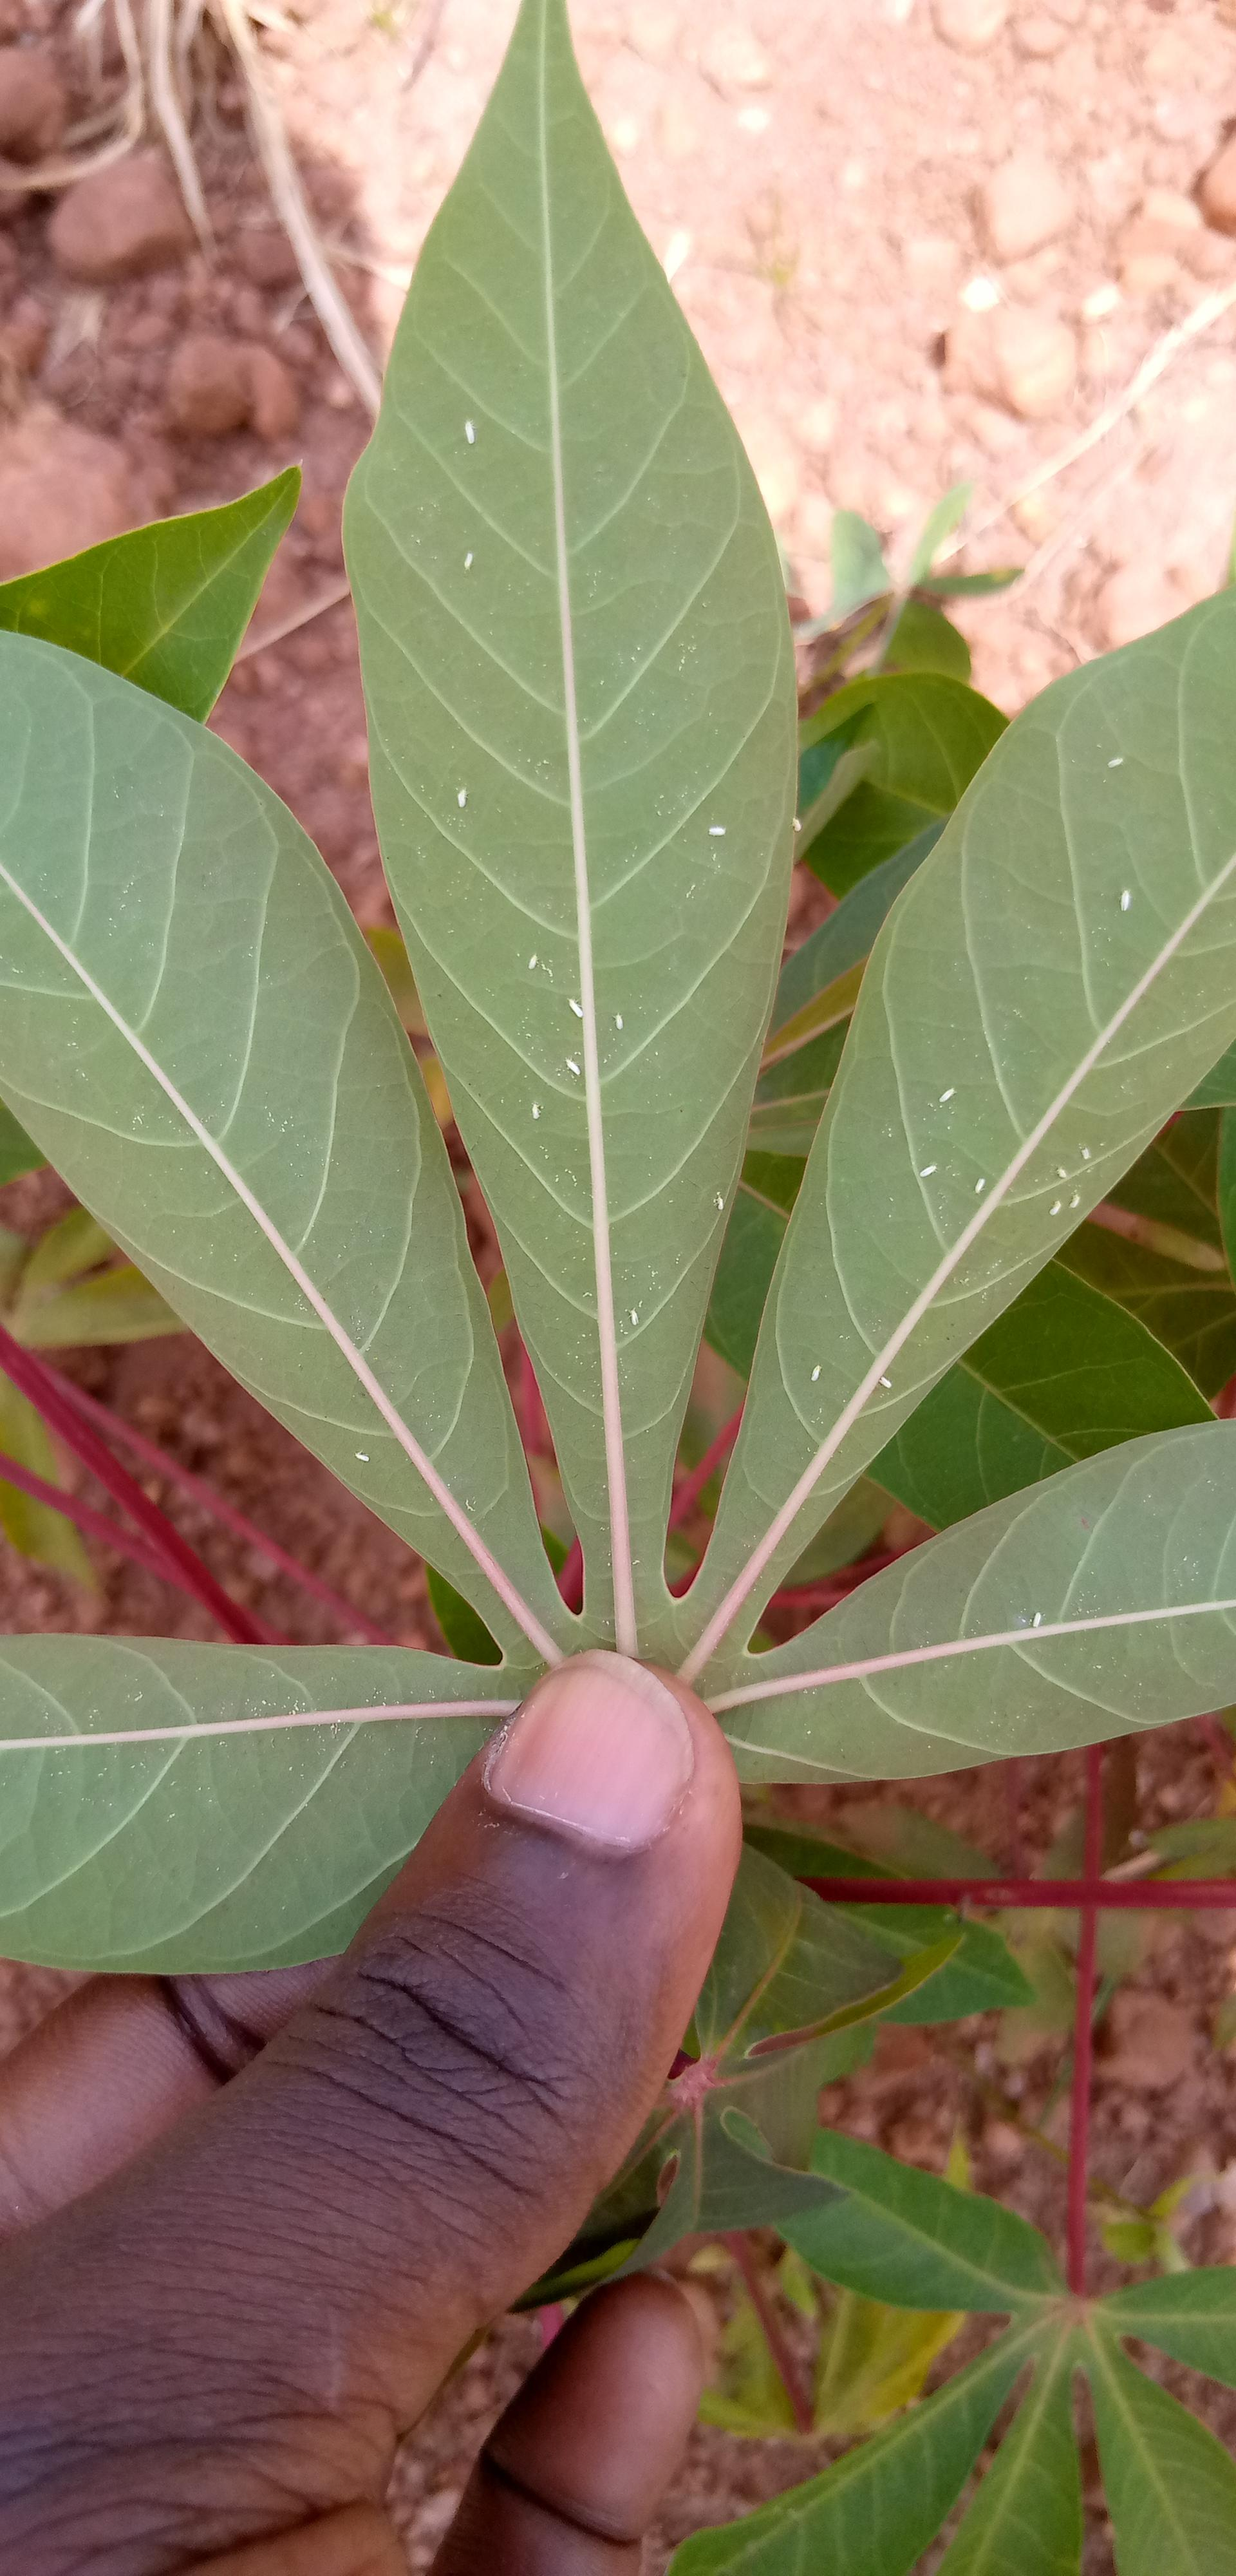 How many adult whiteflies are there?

25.